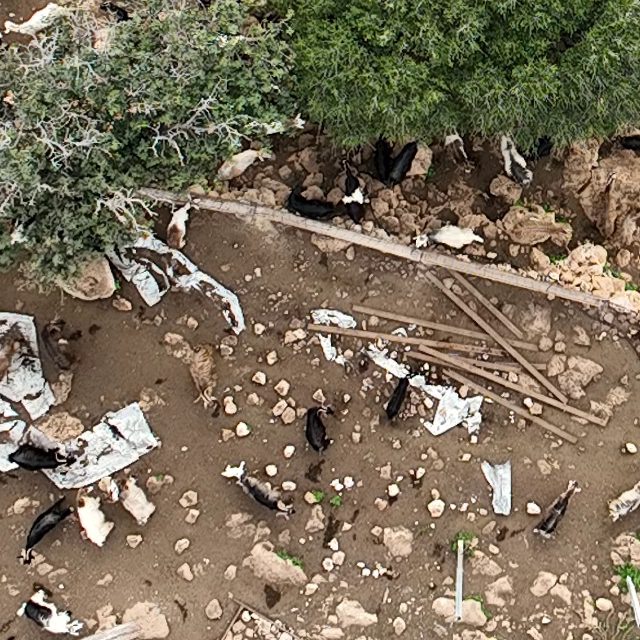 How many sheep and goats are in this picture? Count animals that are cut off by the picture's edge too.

31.